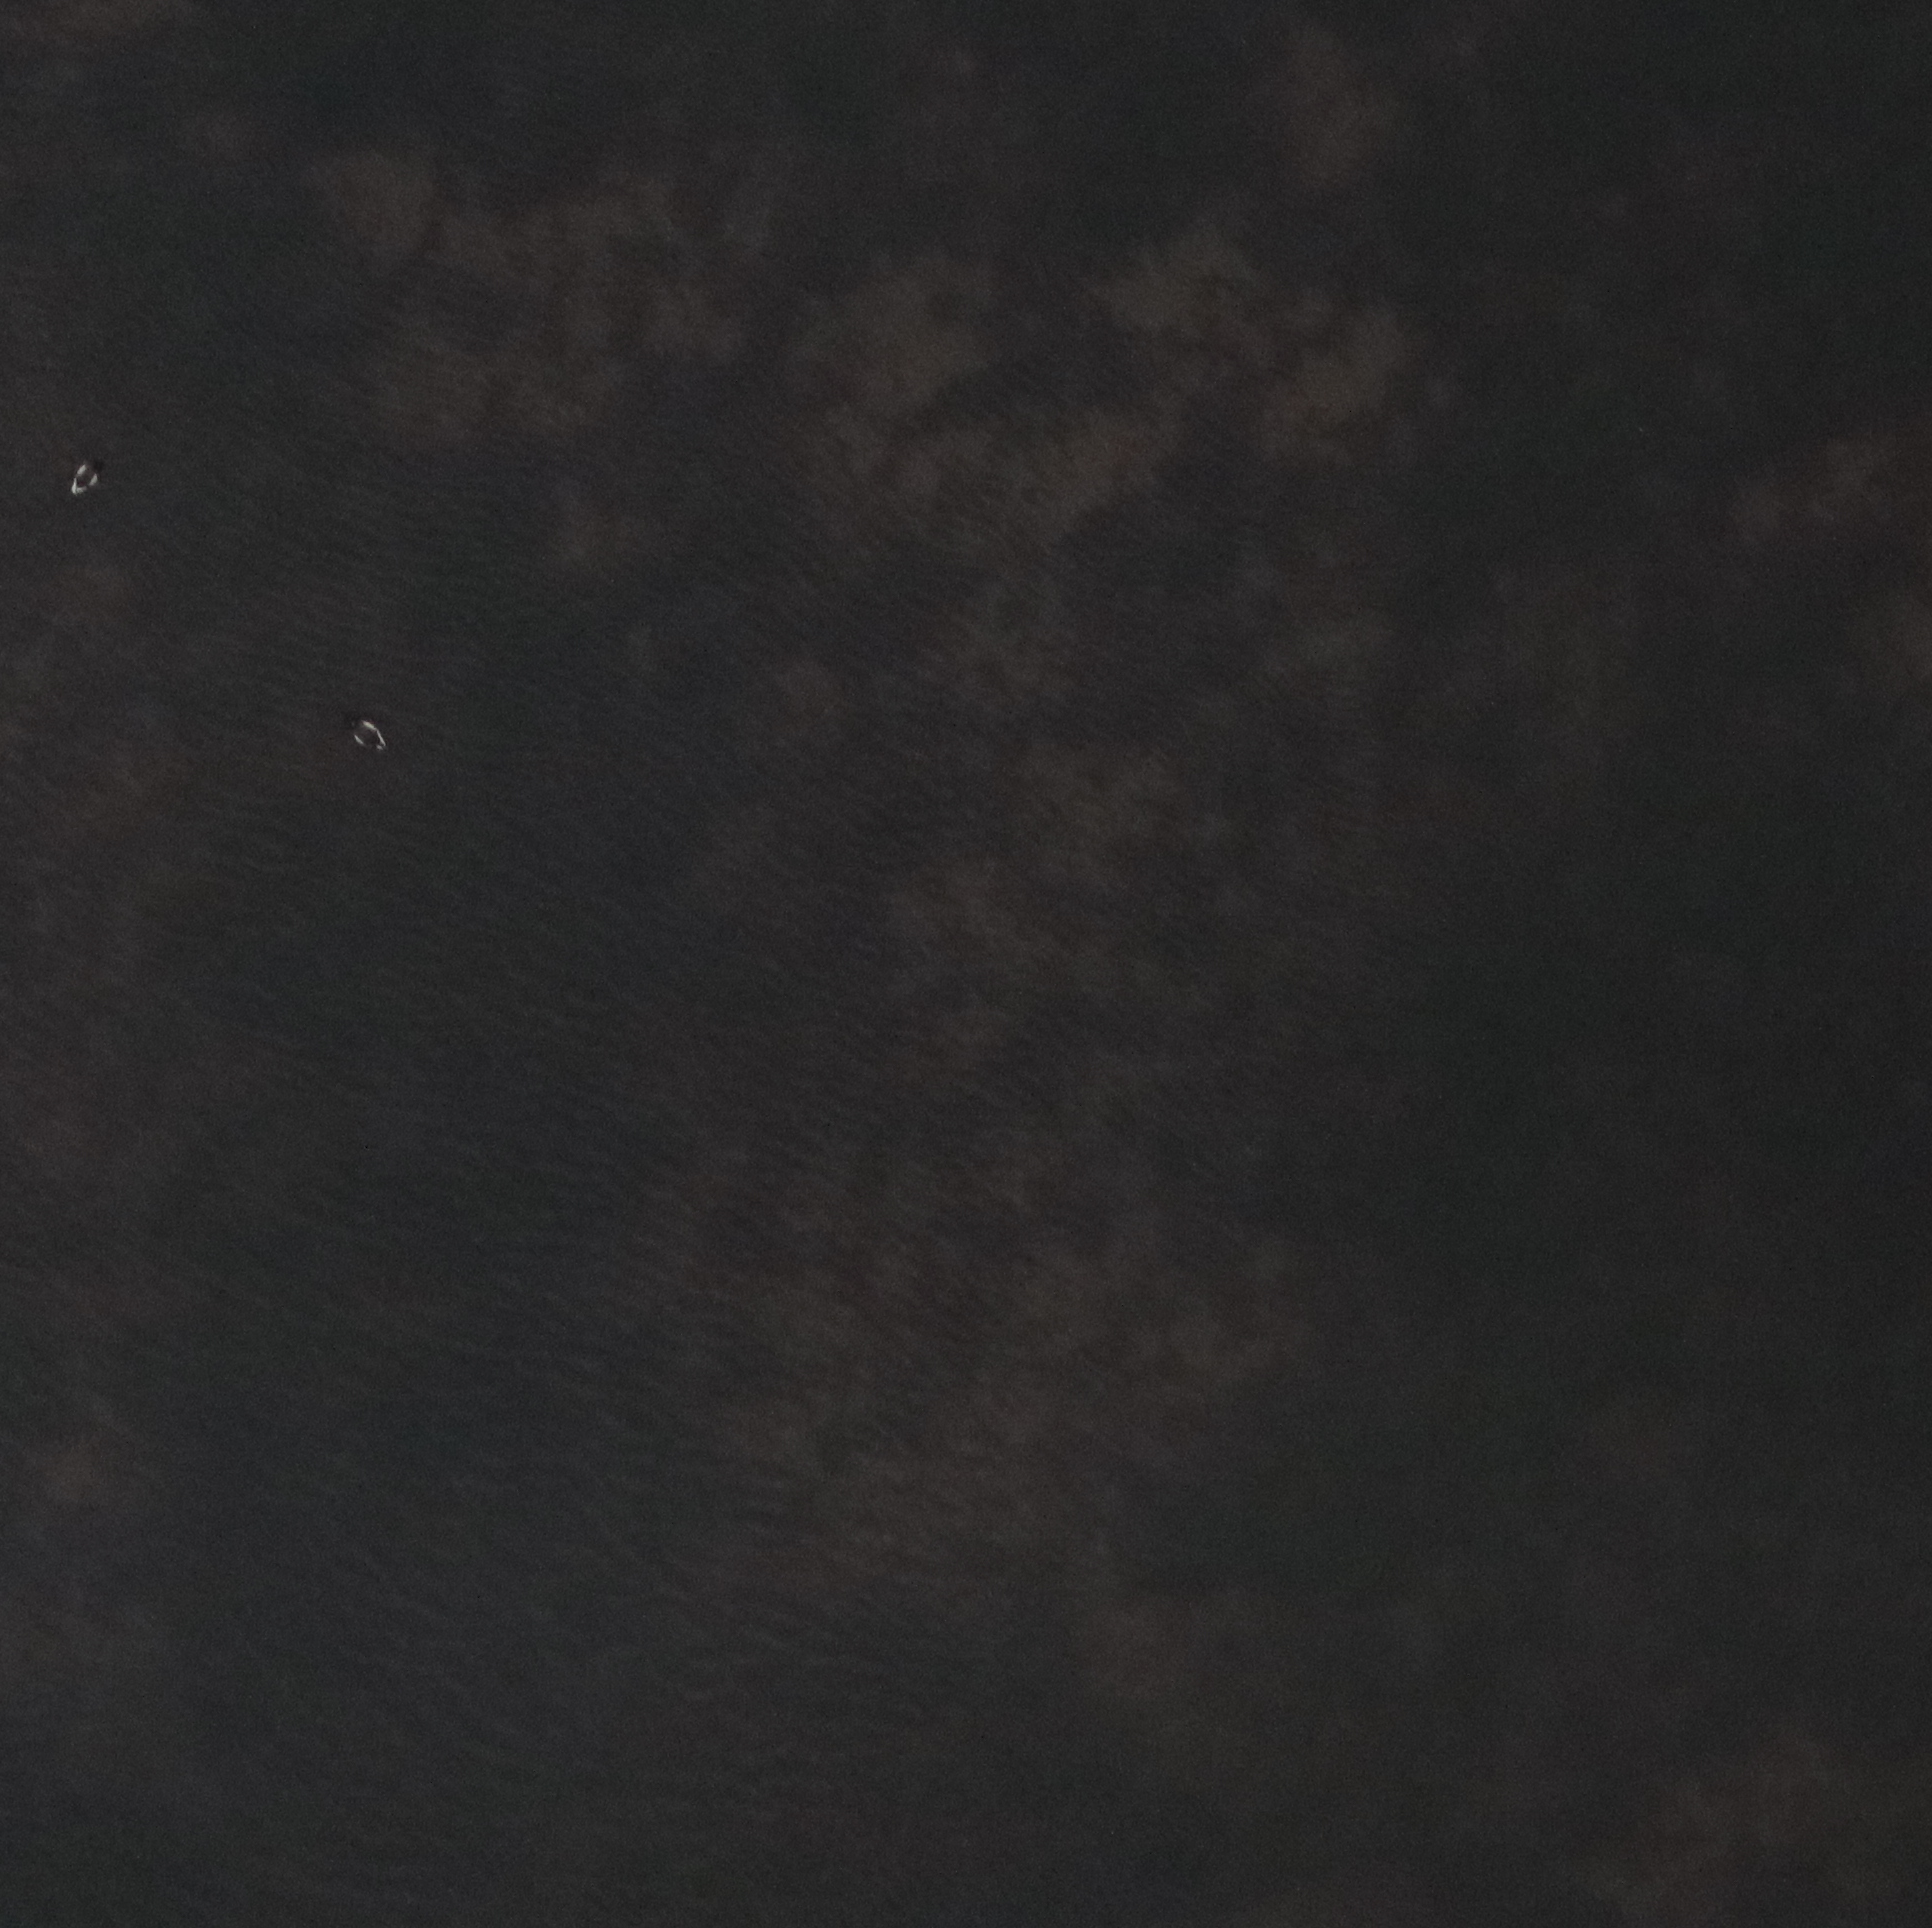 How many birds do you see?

2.